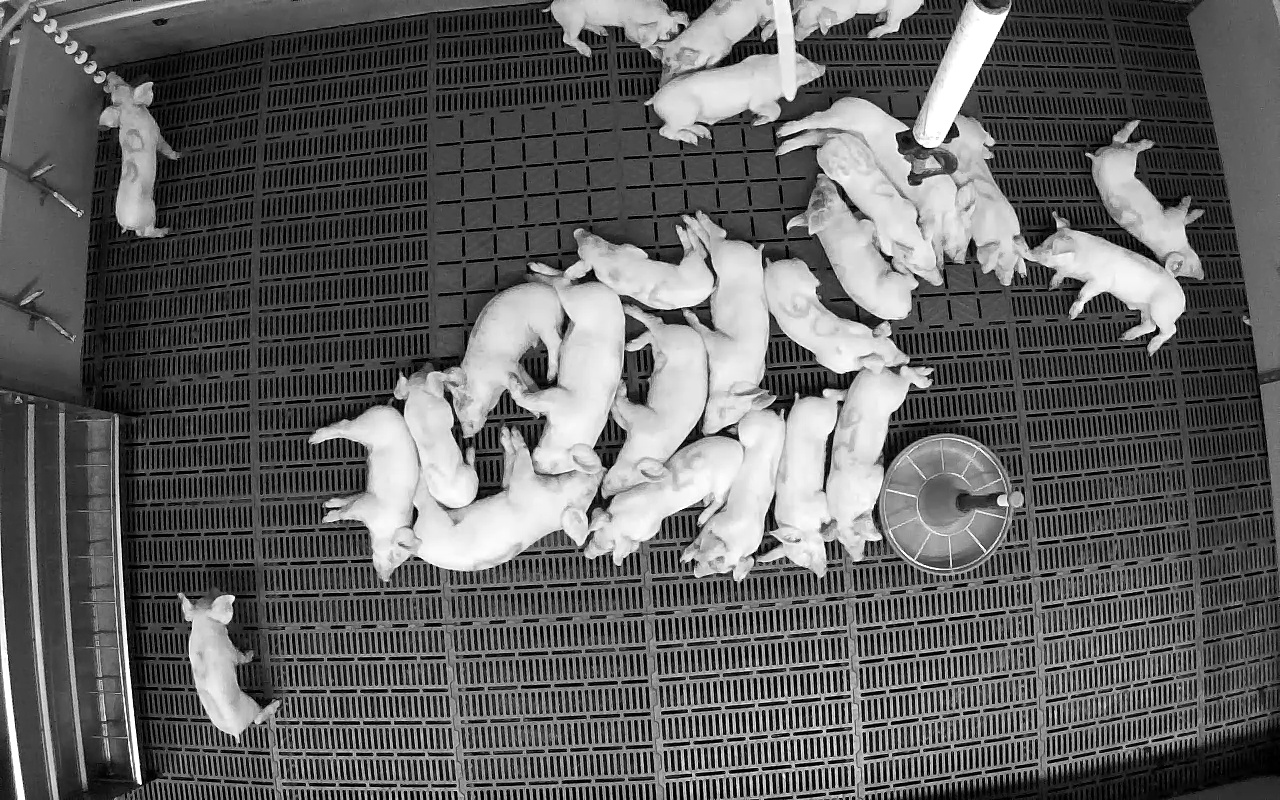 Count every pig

25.